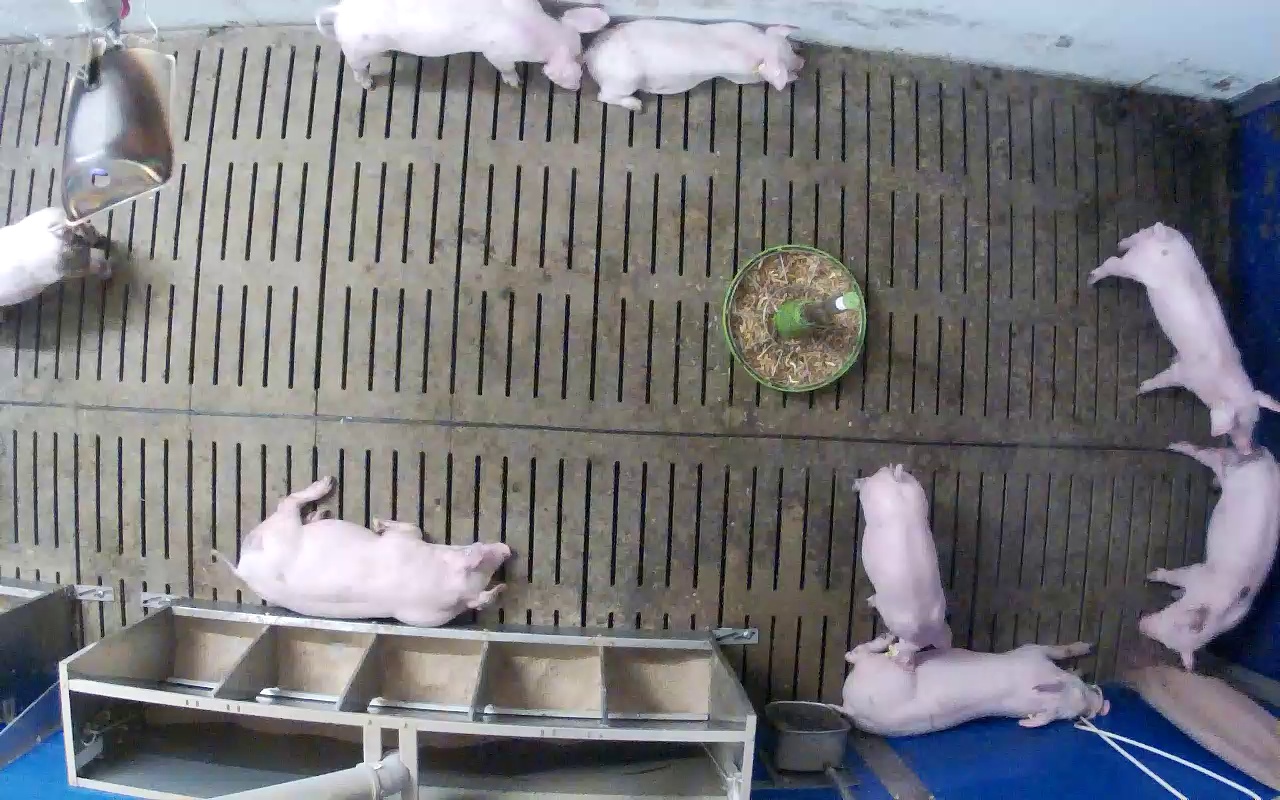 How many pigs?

8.